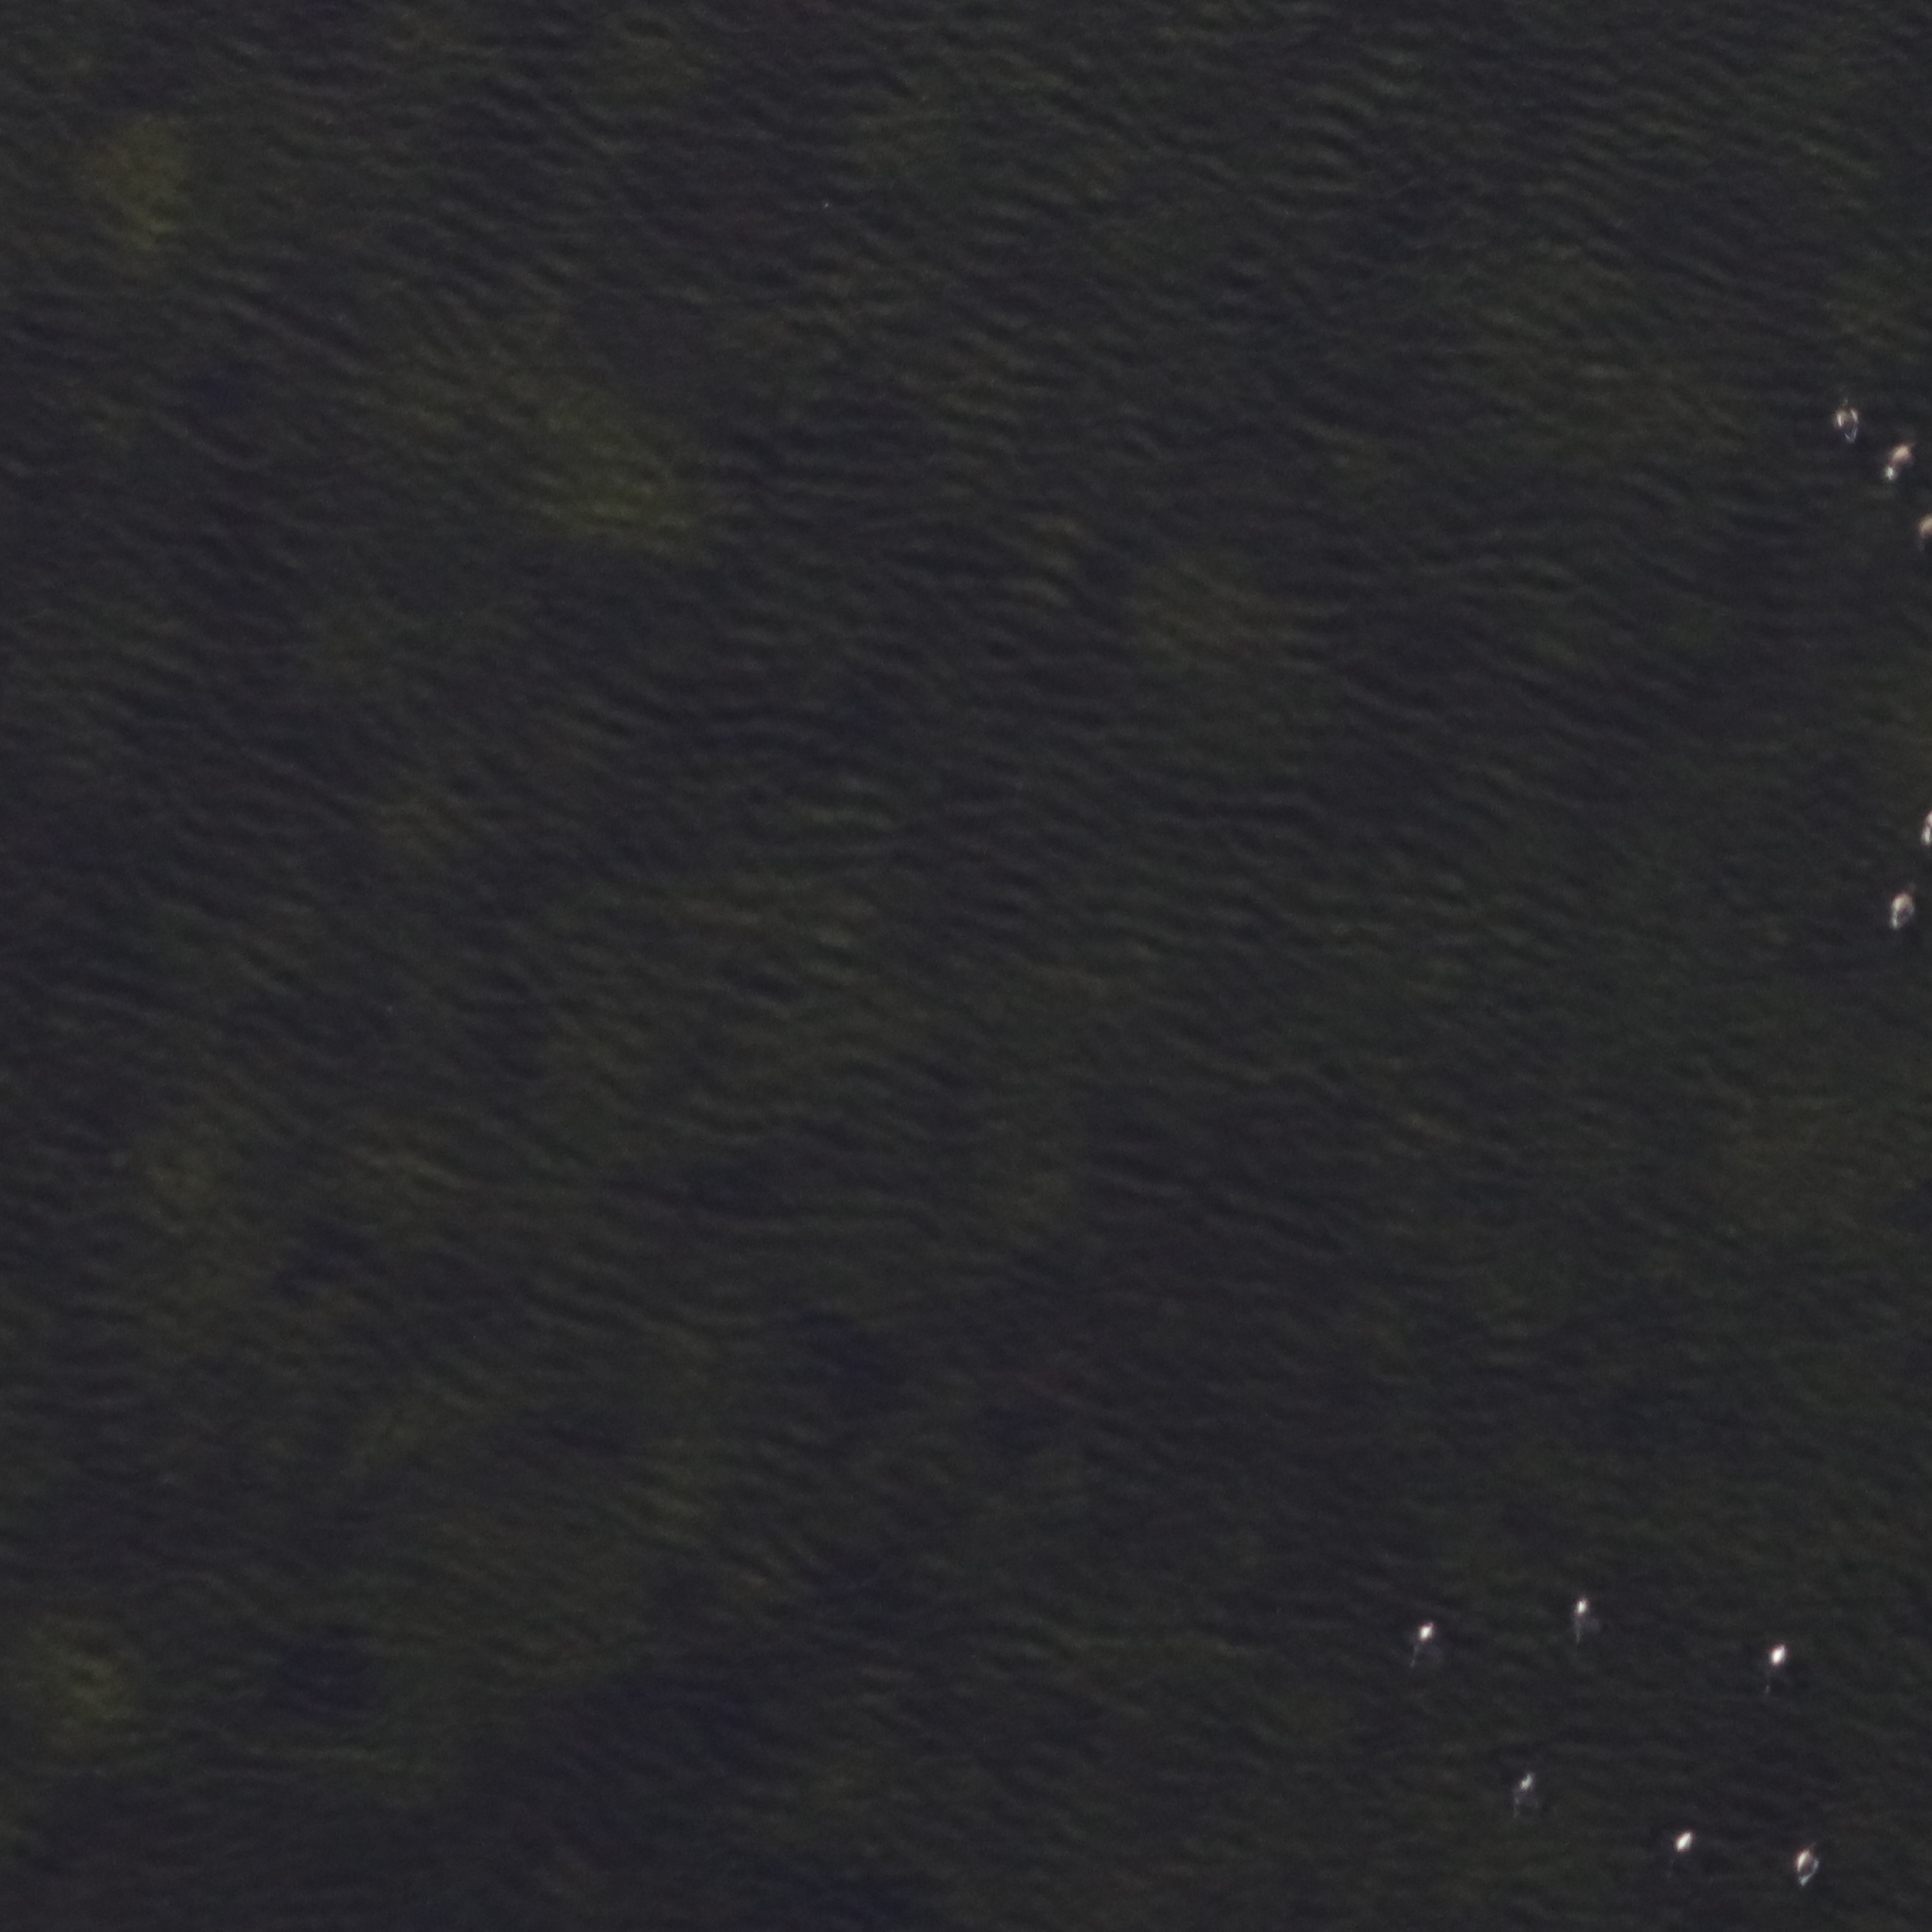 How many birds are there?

10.